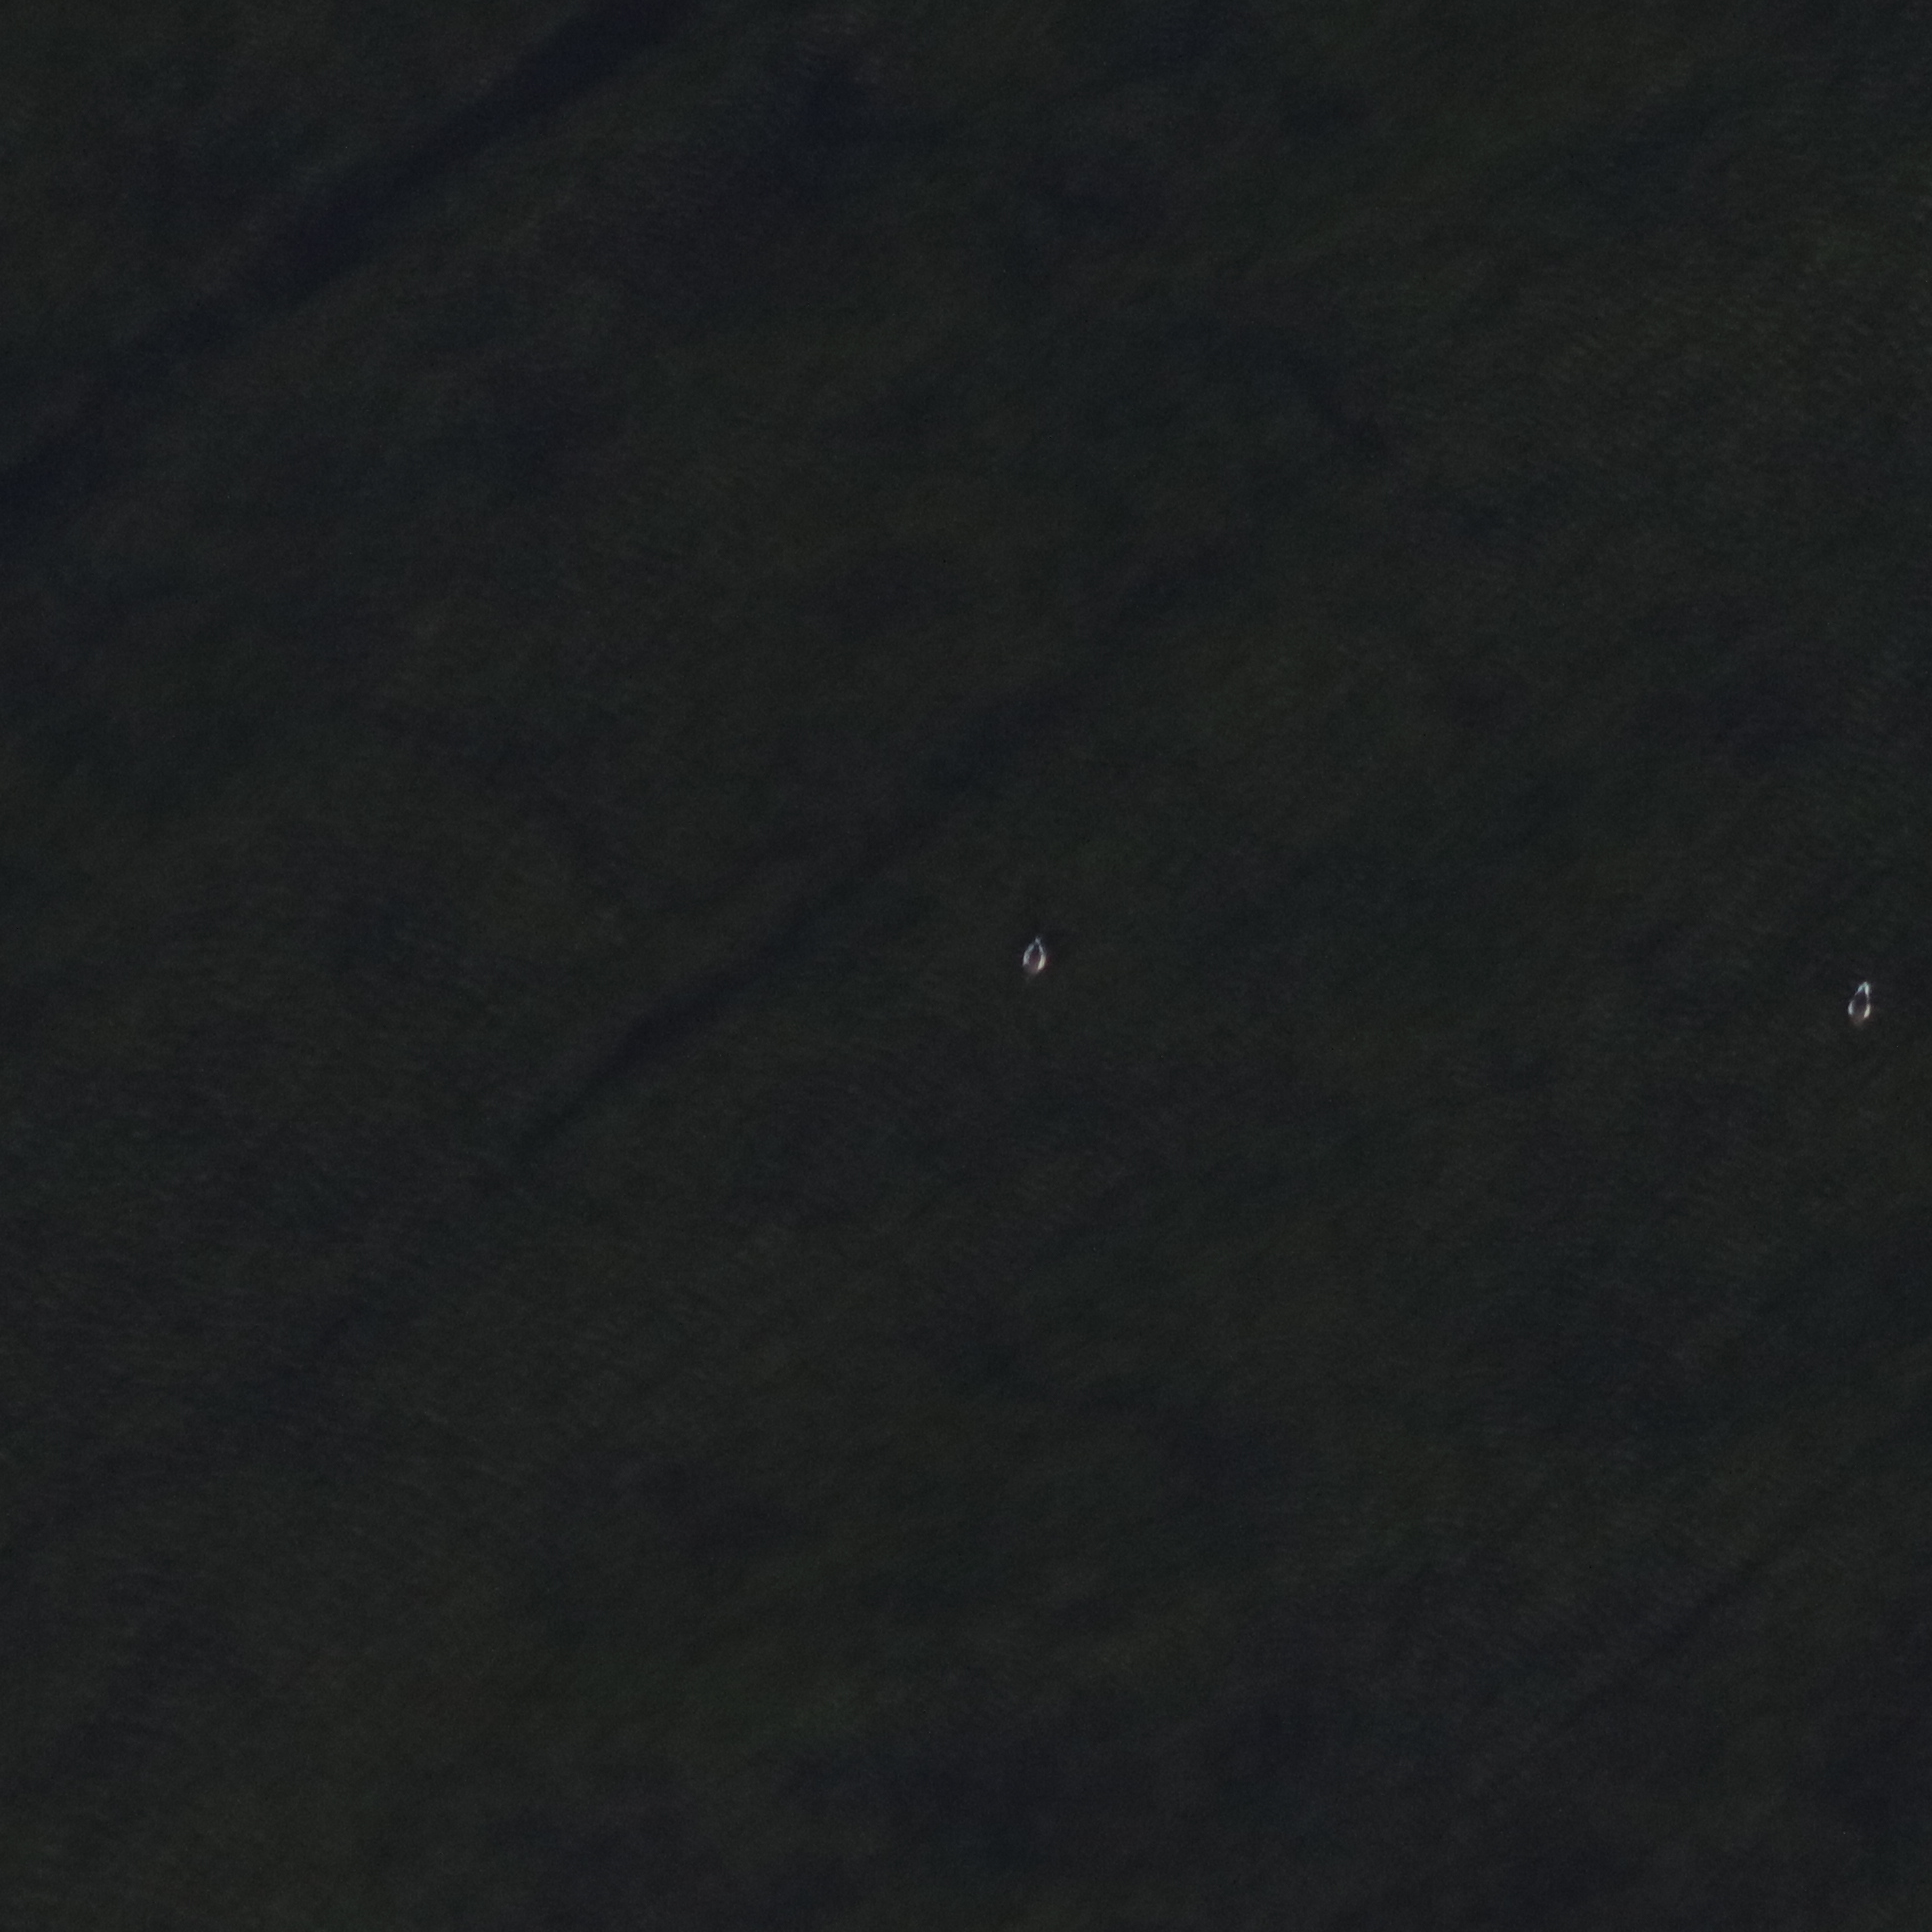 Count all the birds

2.